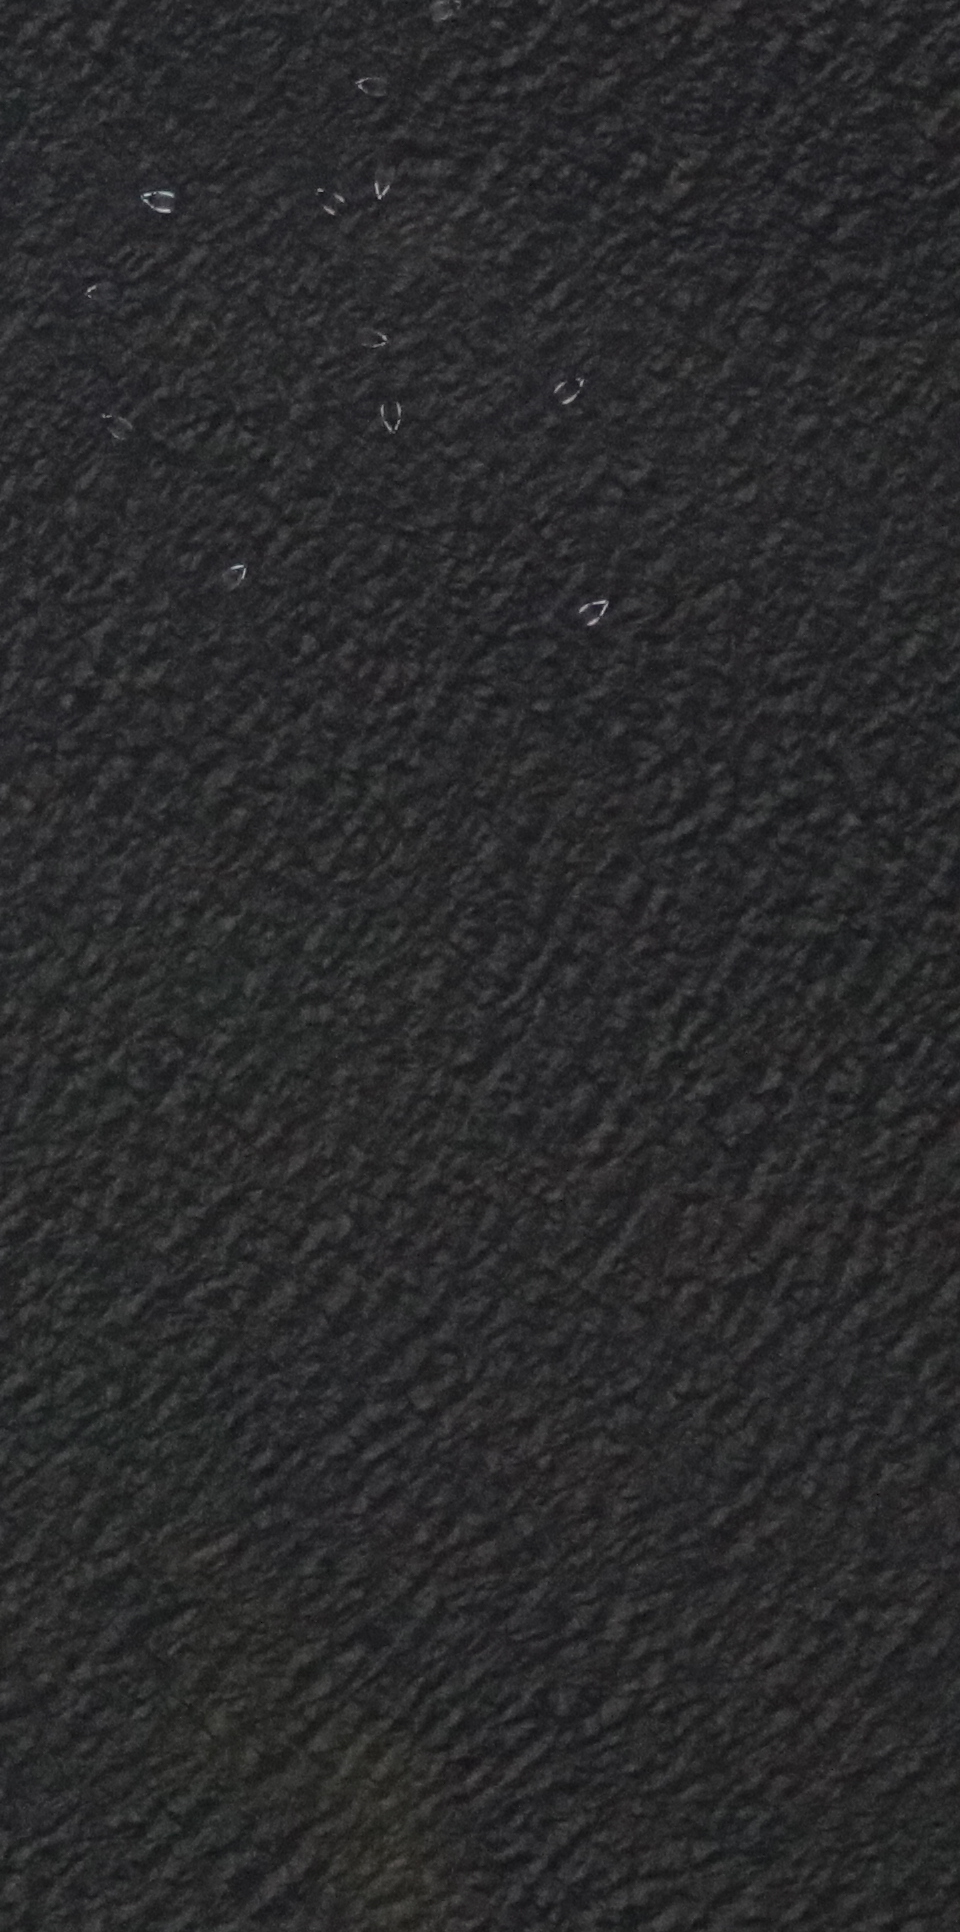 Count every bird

12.